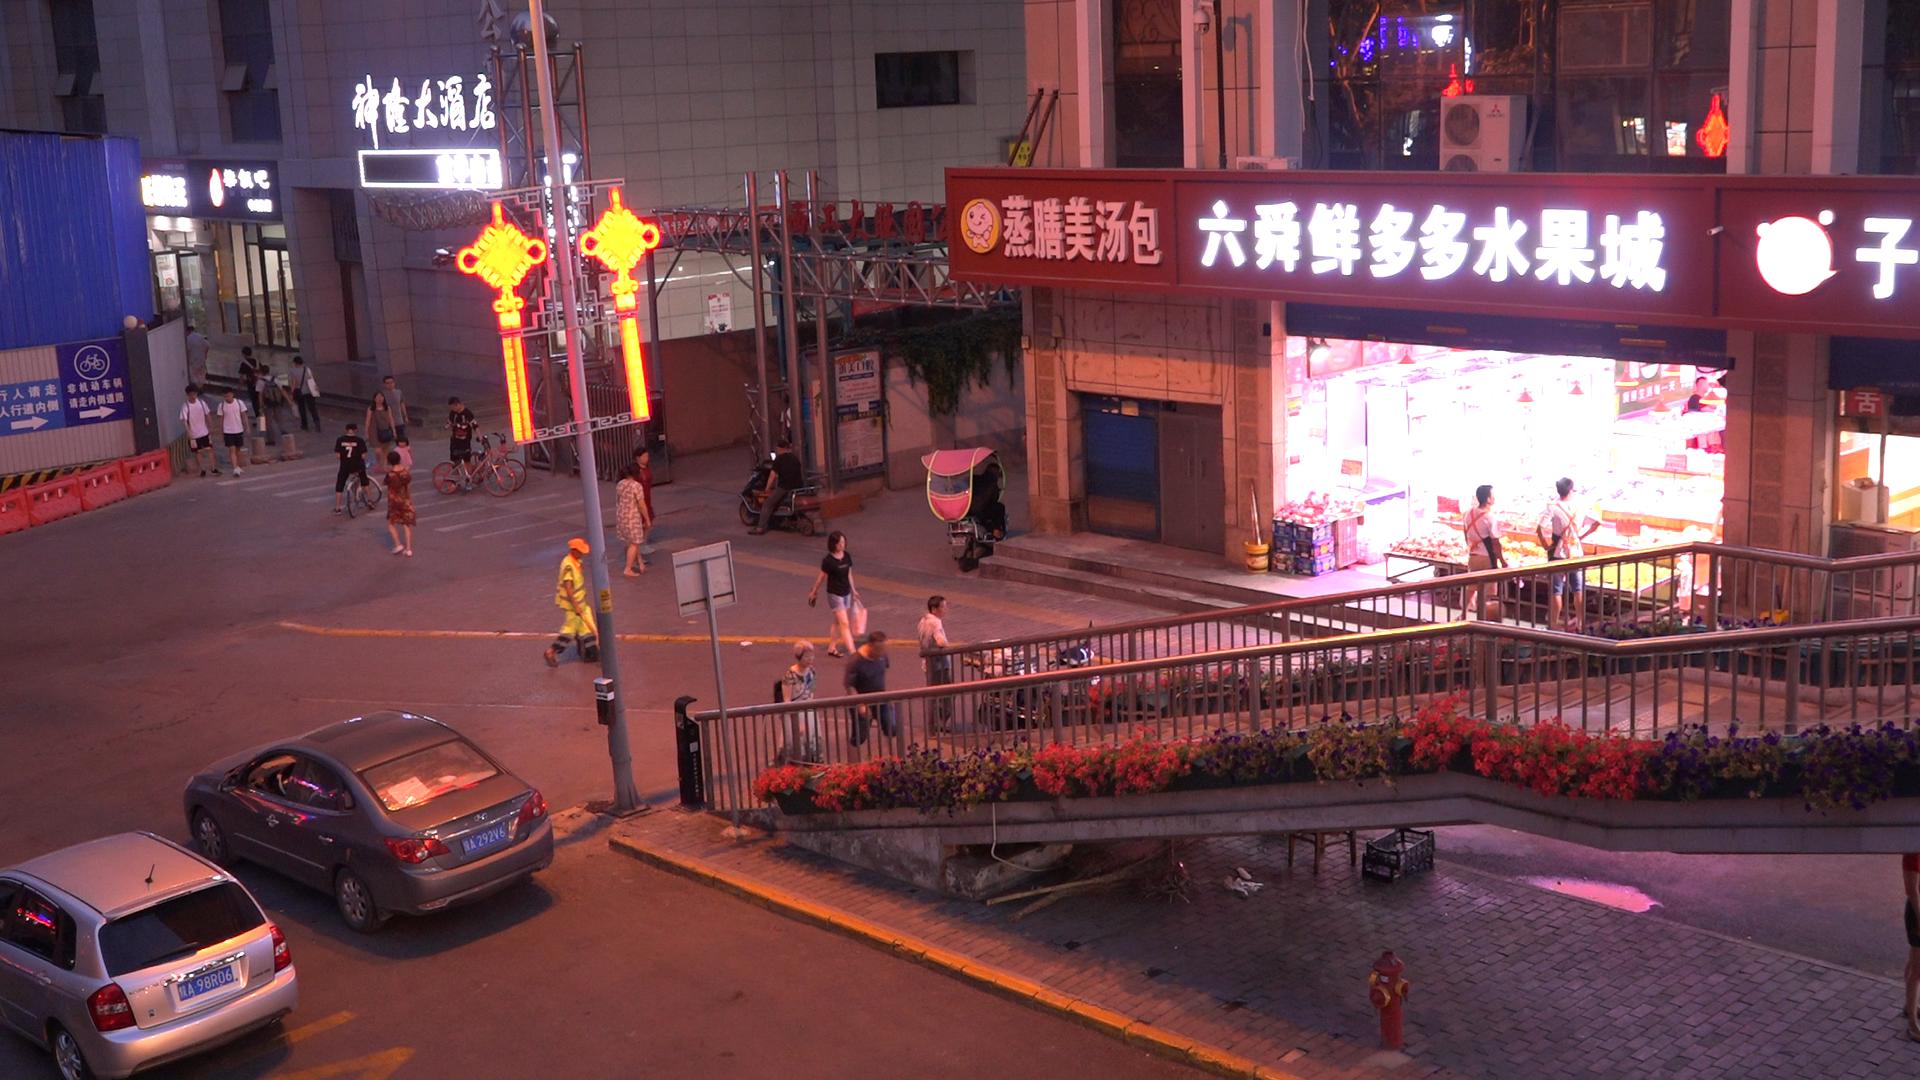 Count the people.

24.